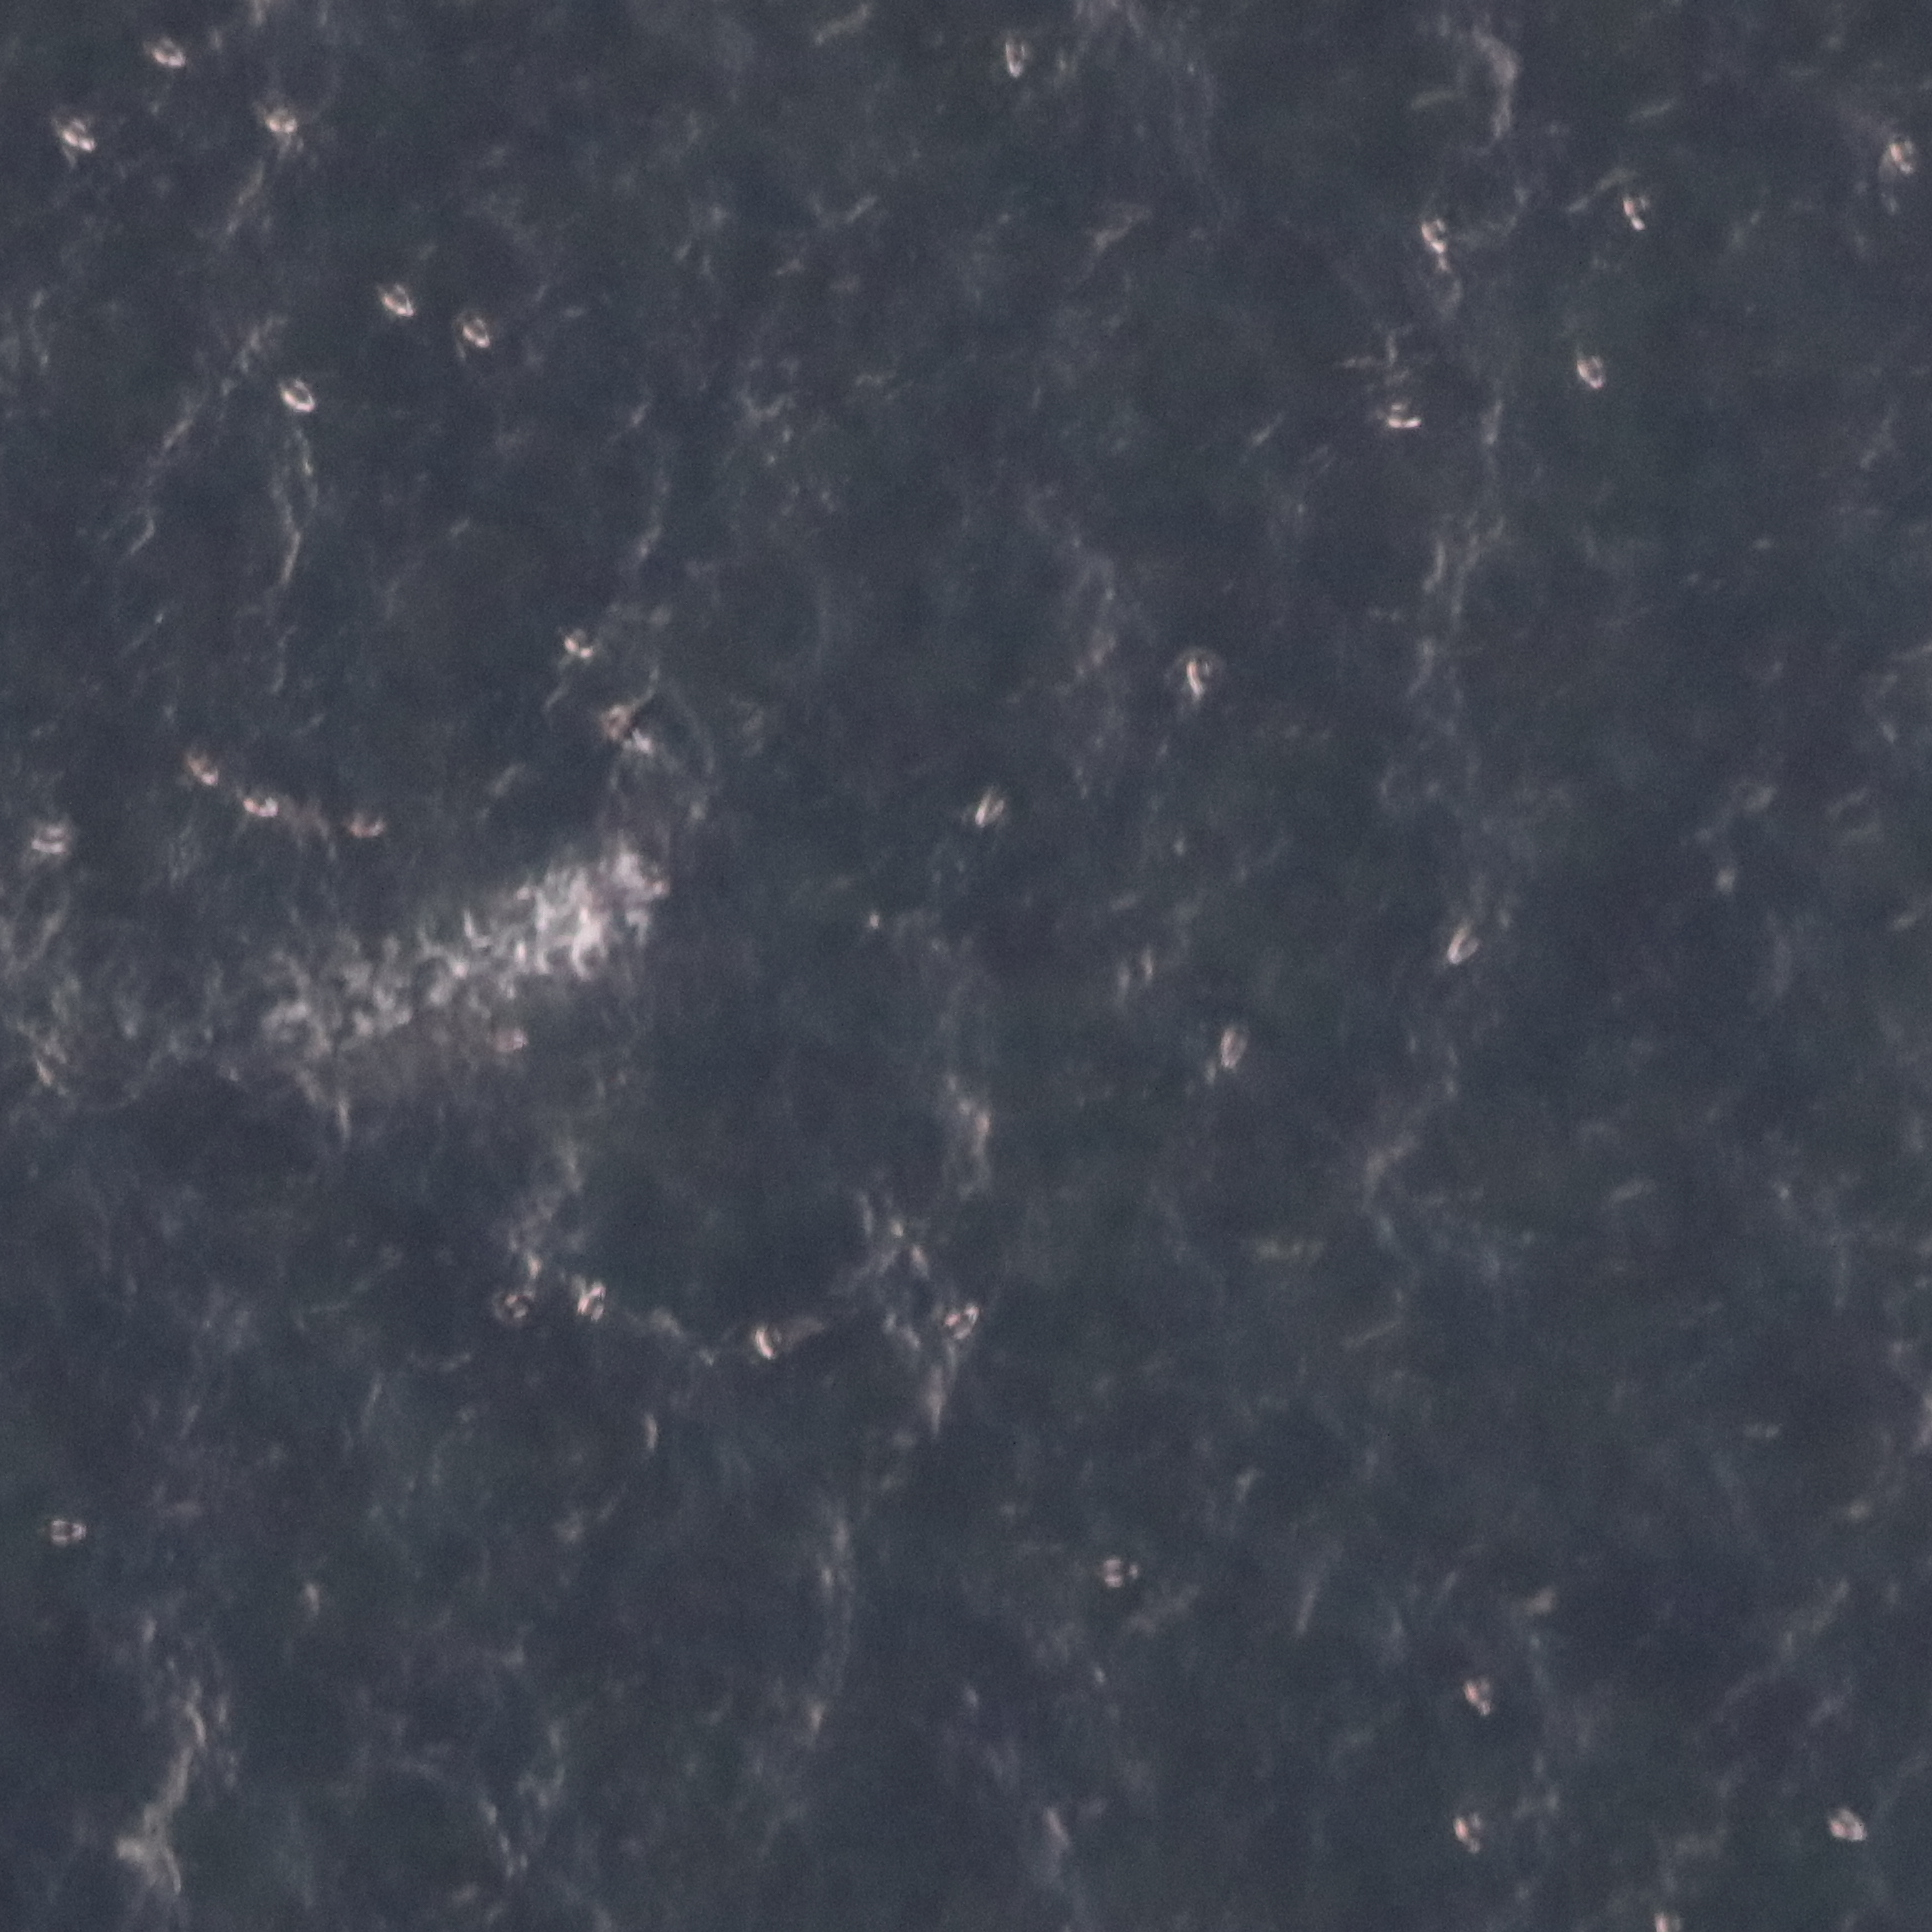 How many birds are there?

31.